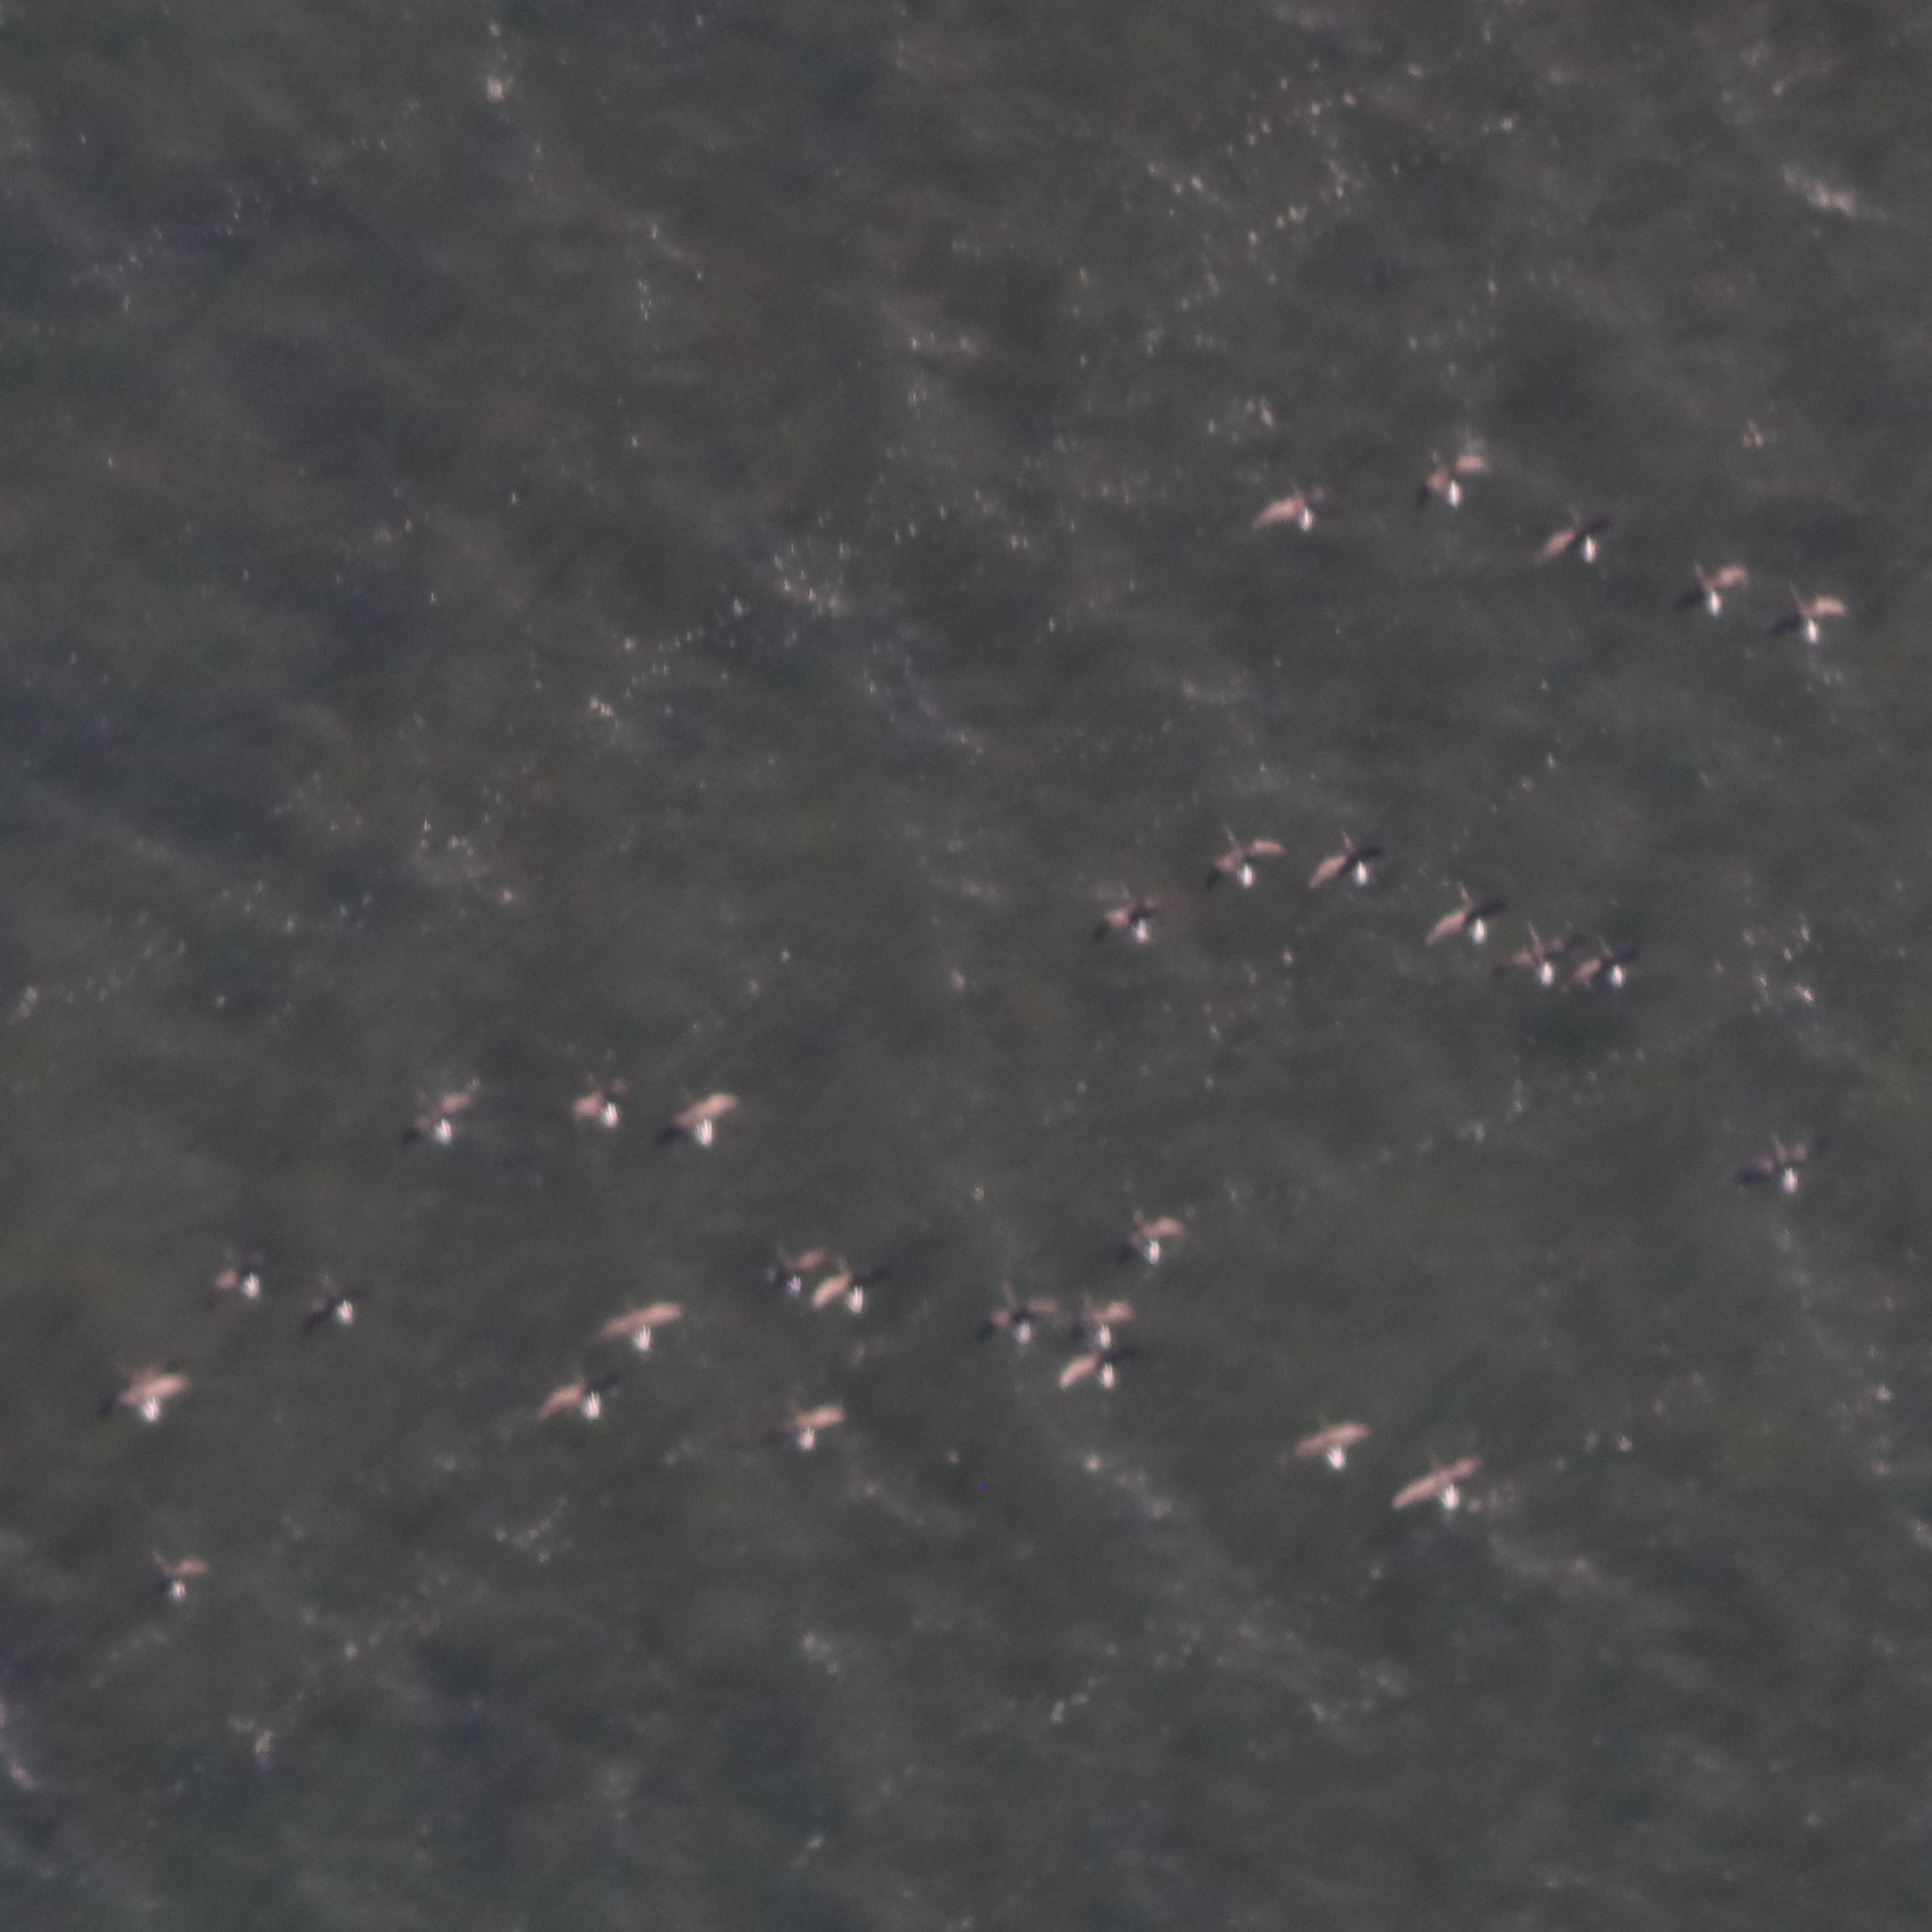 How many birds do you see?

30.